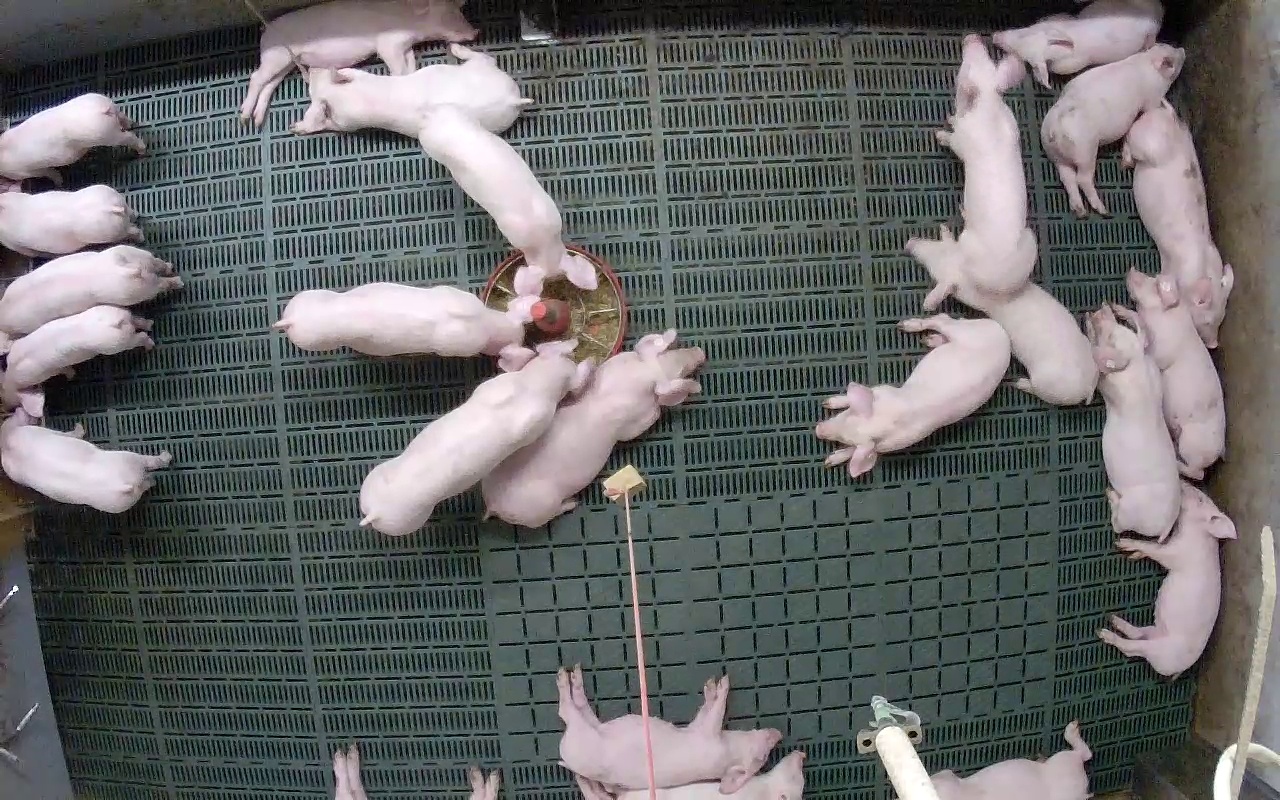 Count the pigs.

24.